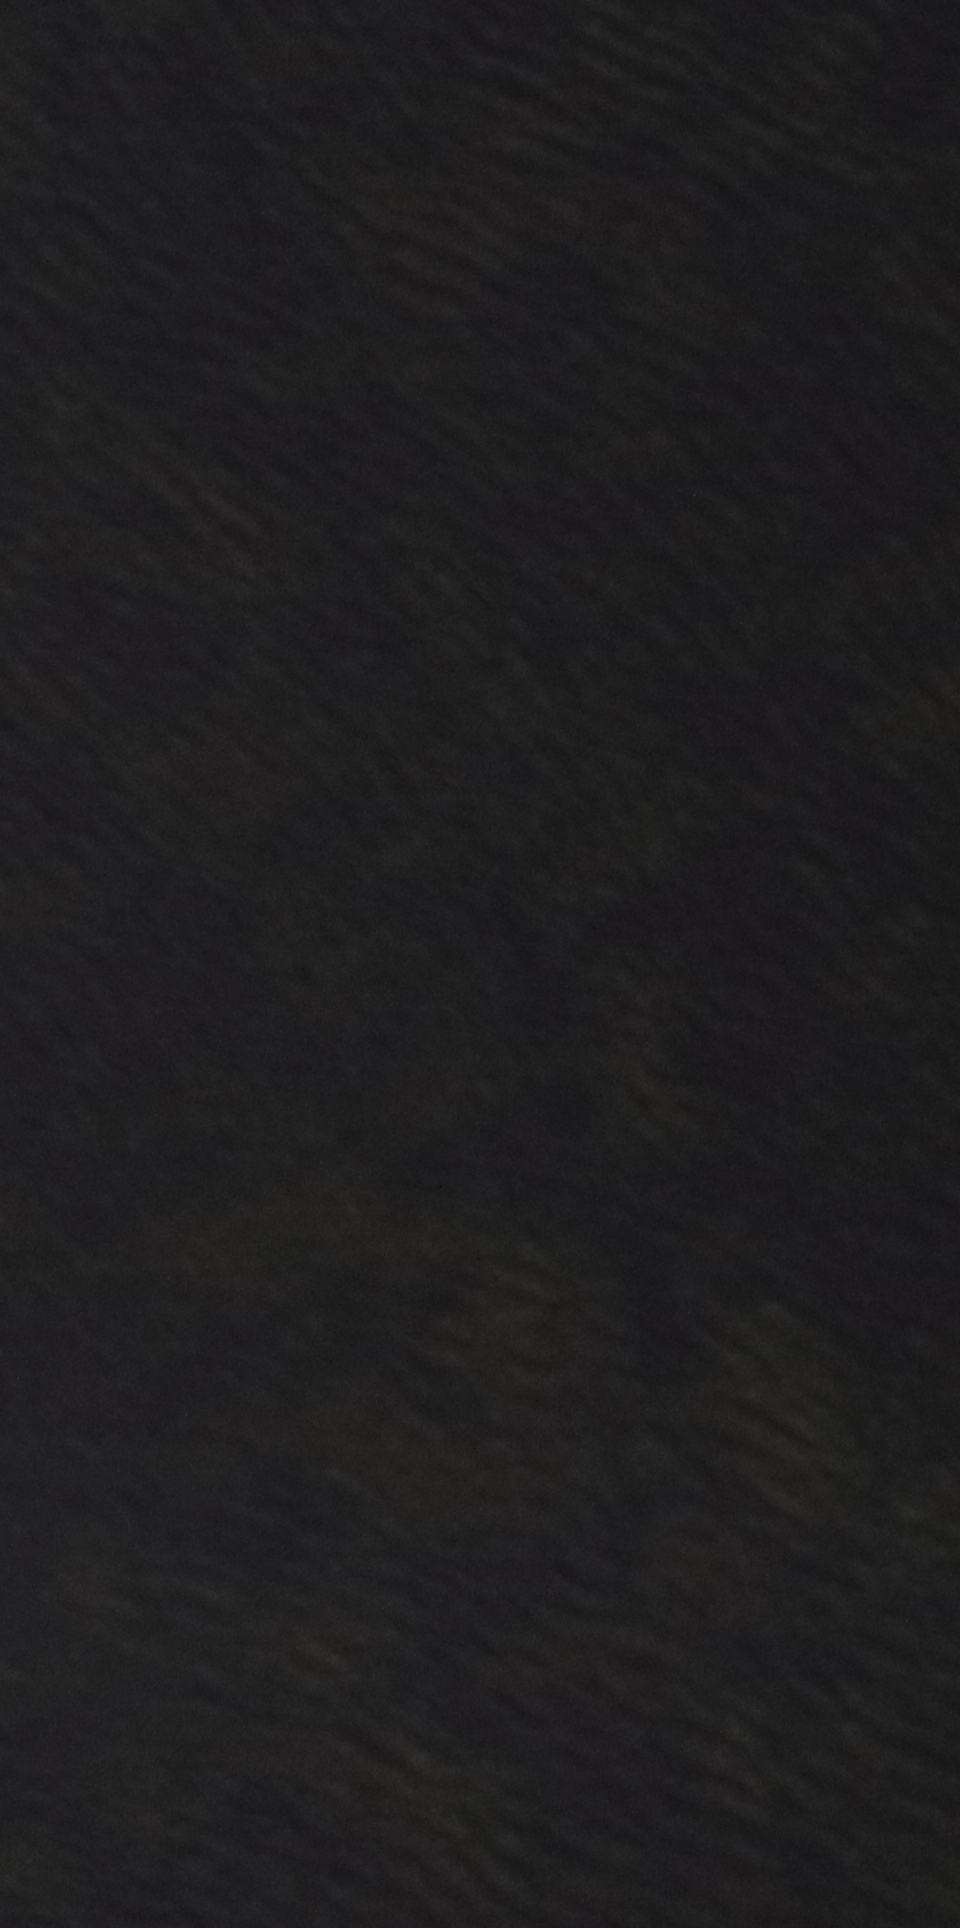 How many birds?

0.